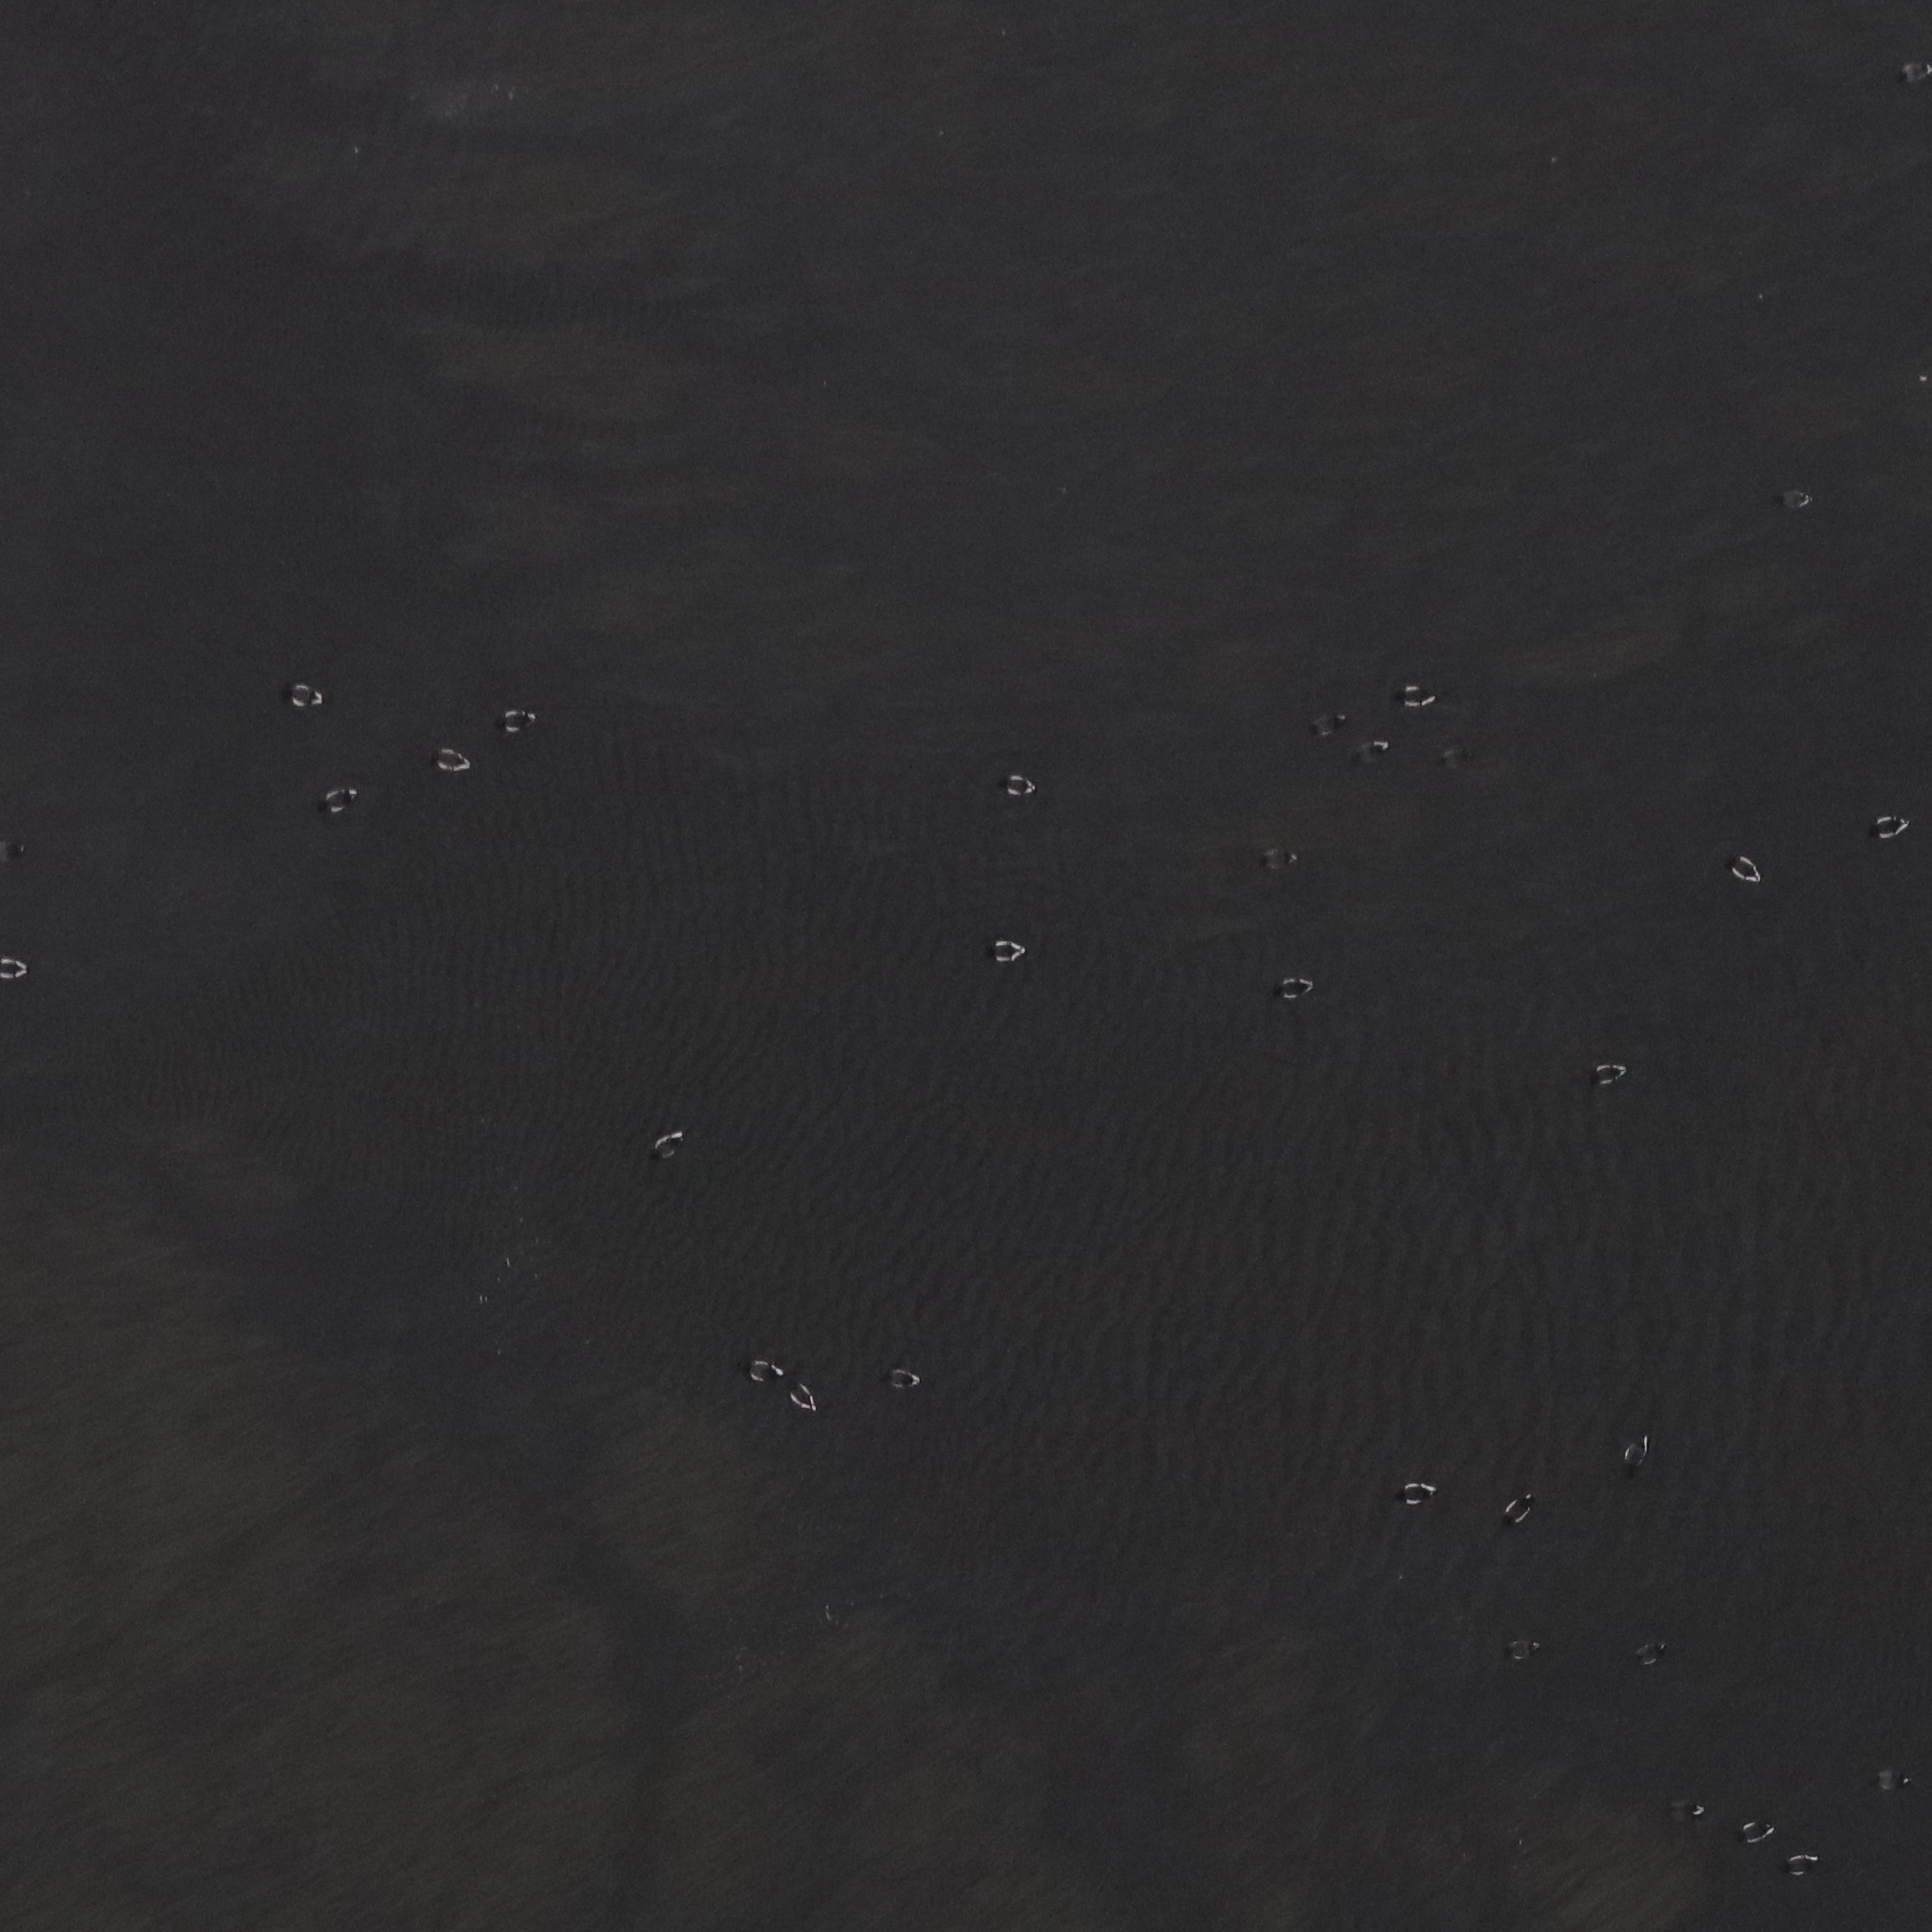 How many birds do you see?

32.